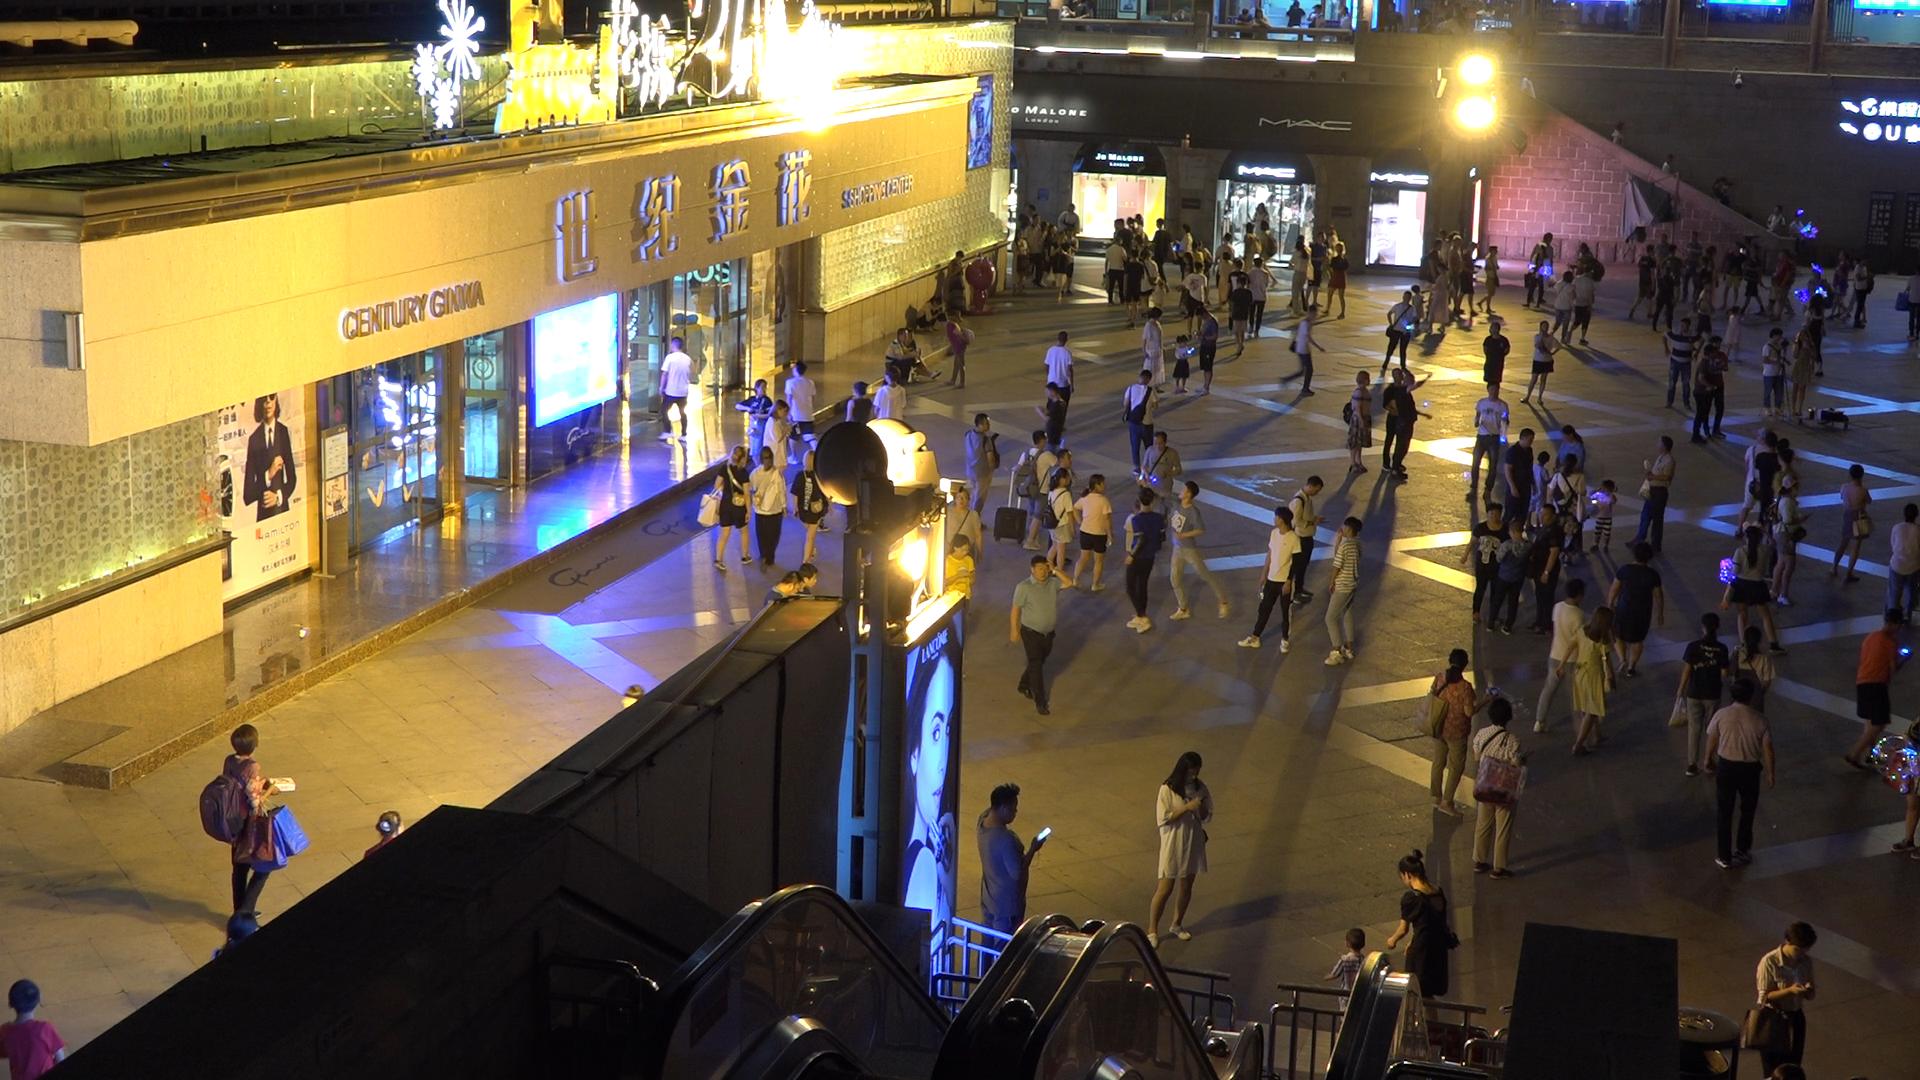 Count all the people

173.